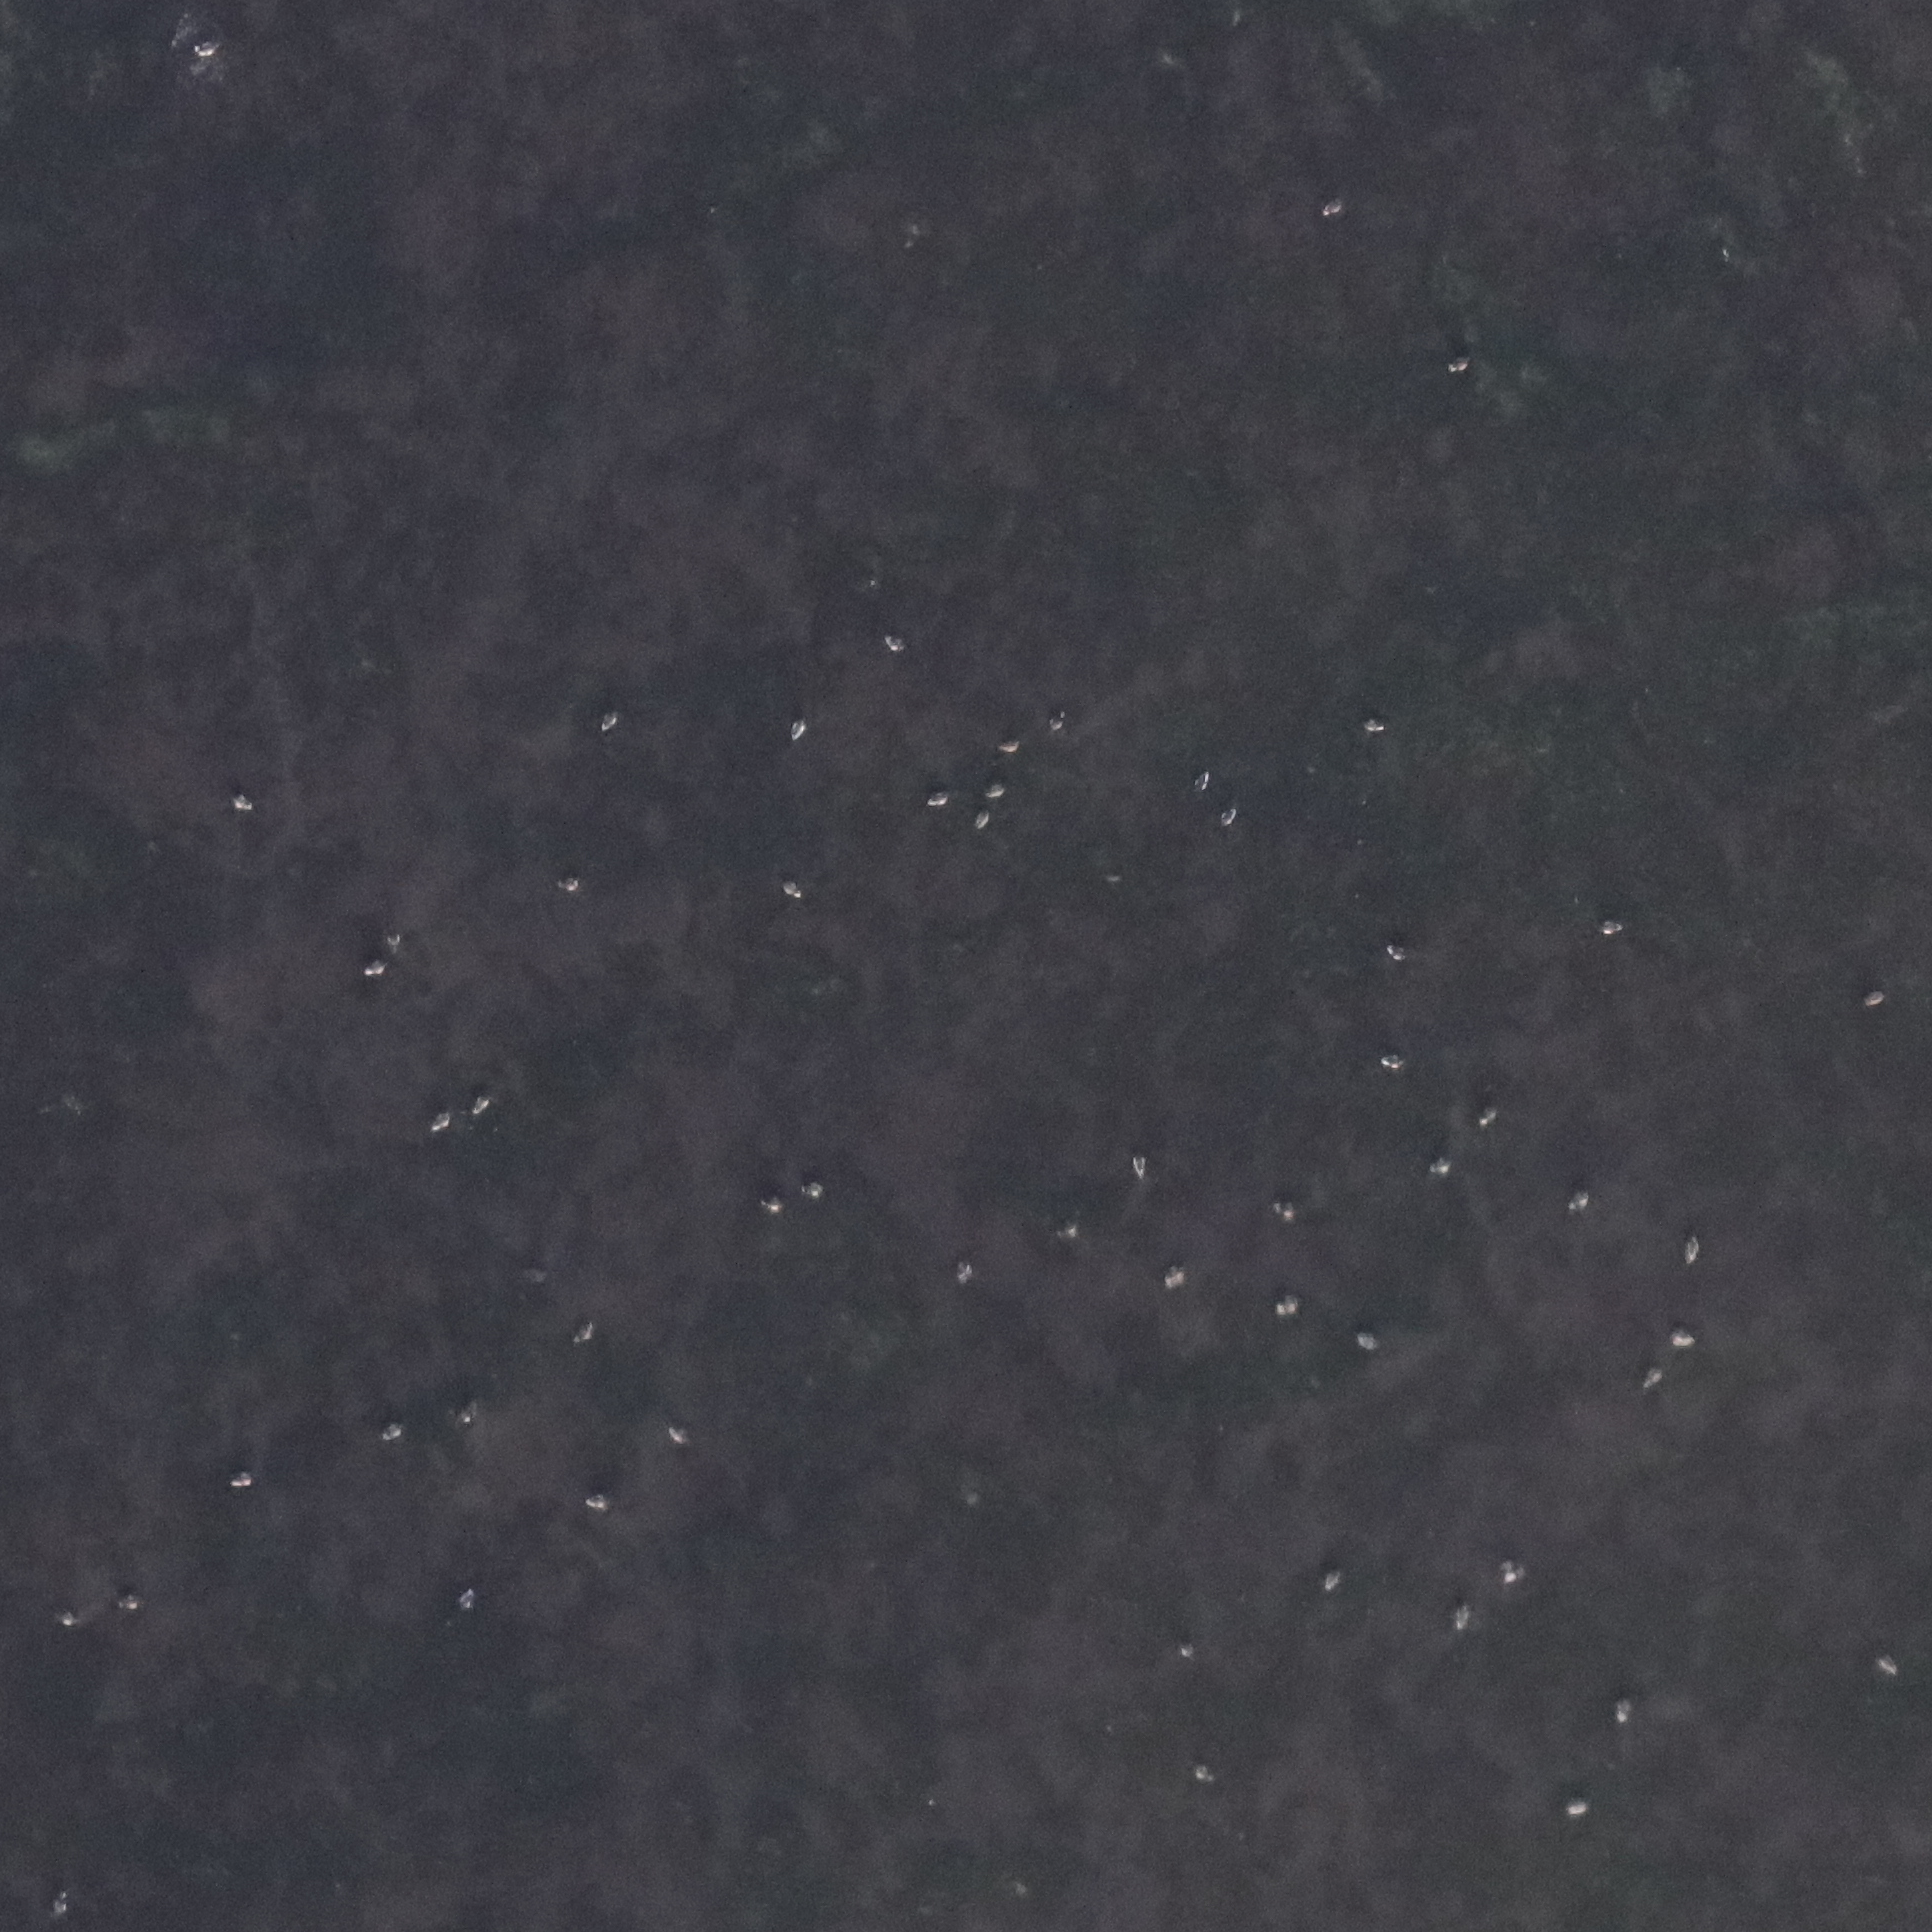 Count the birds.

58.